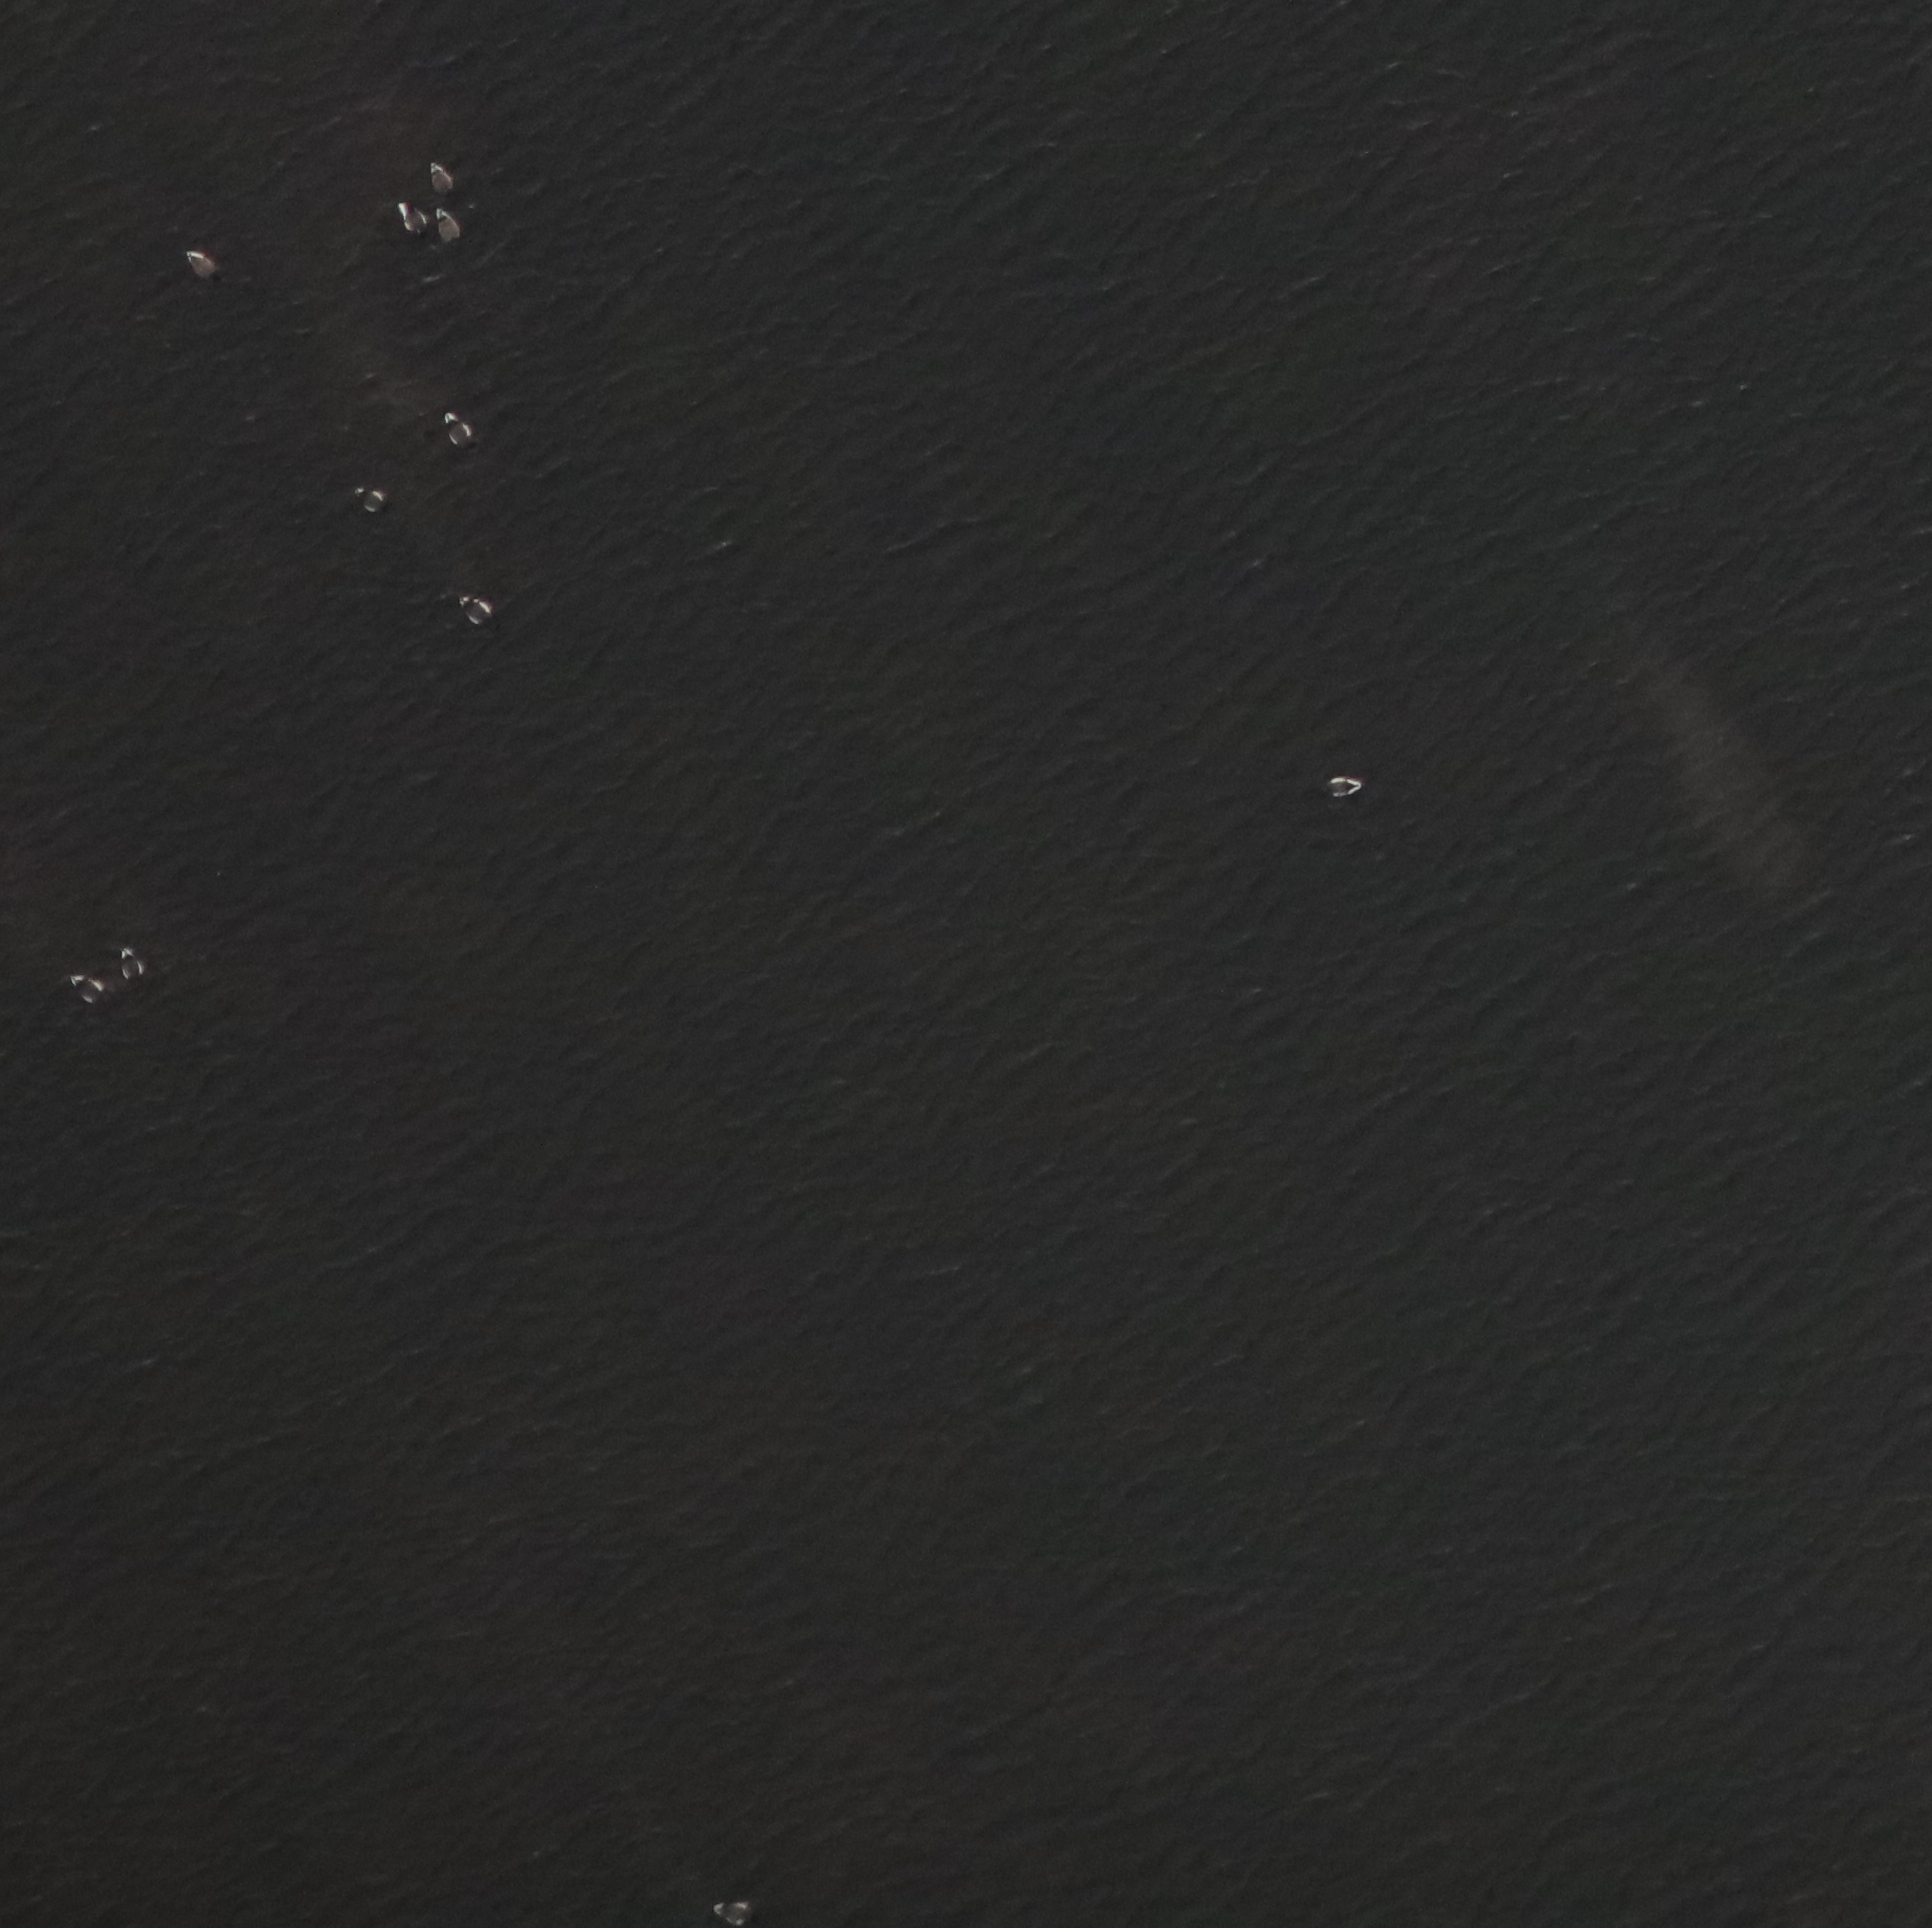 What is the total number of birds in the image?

11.